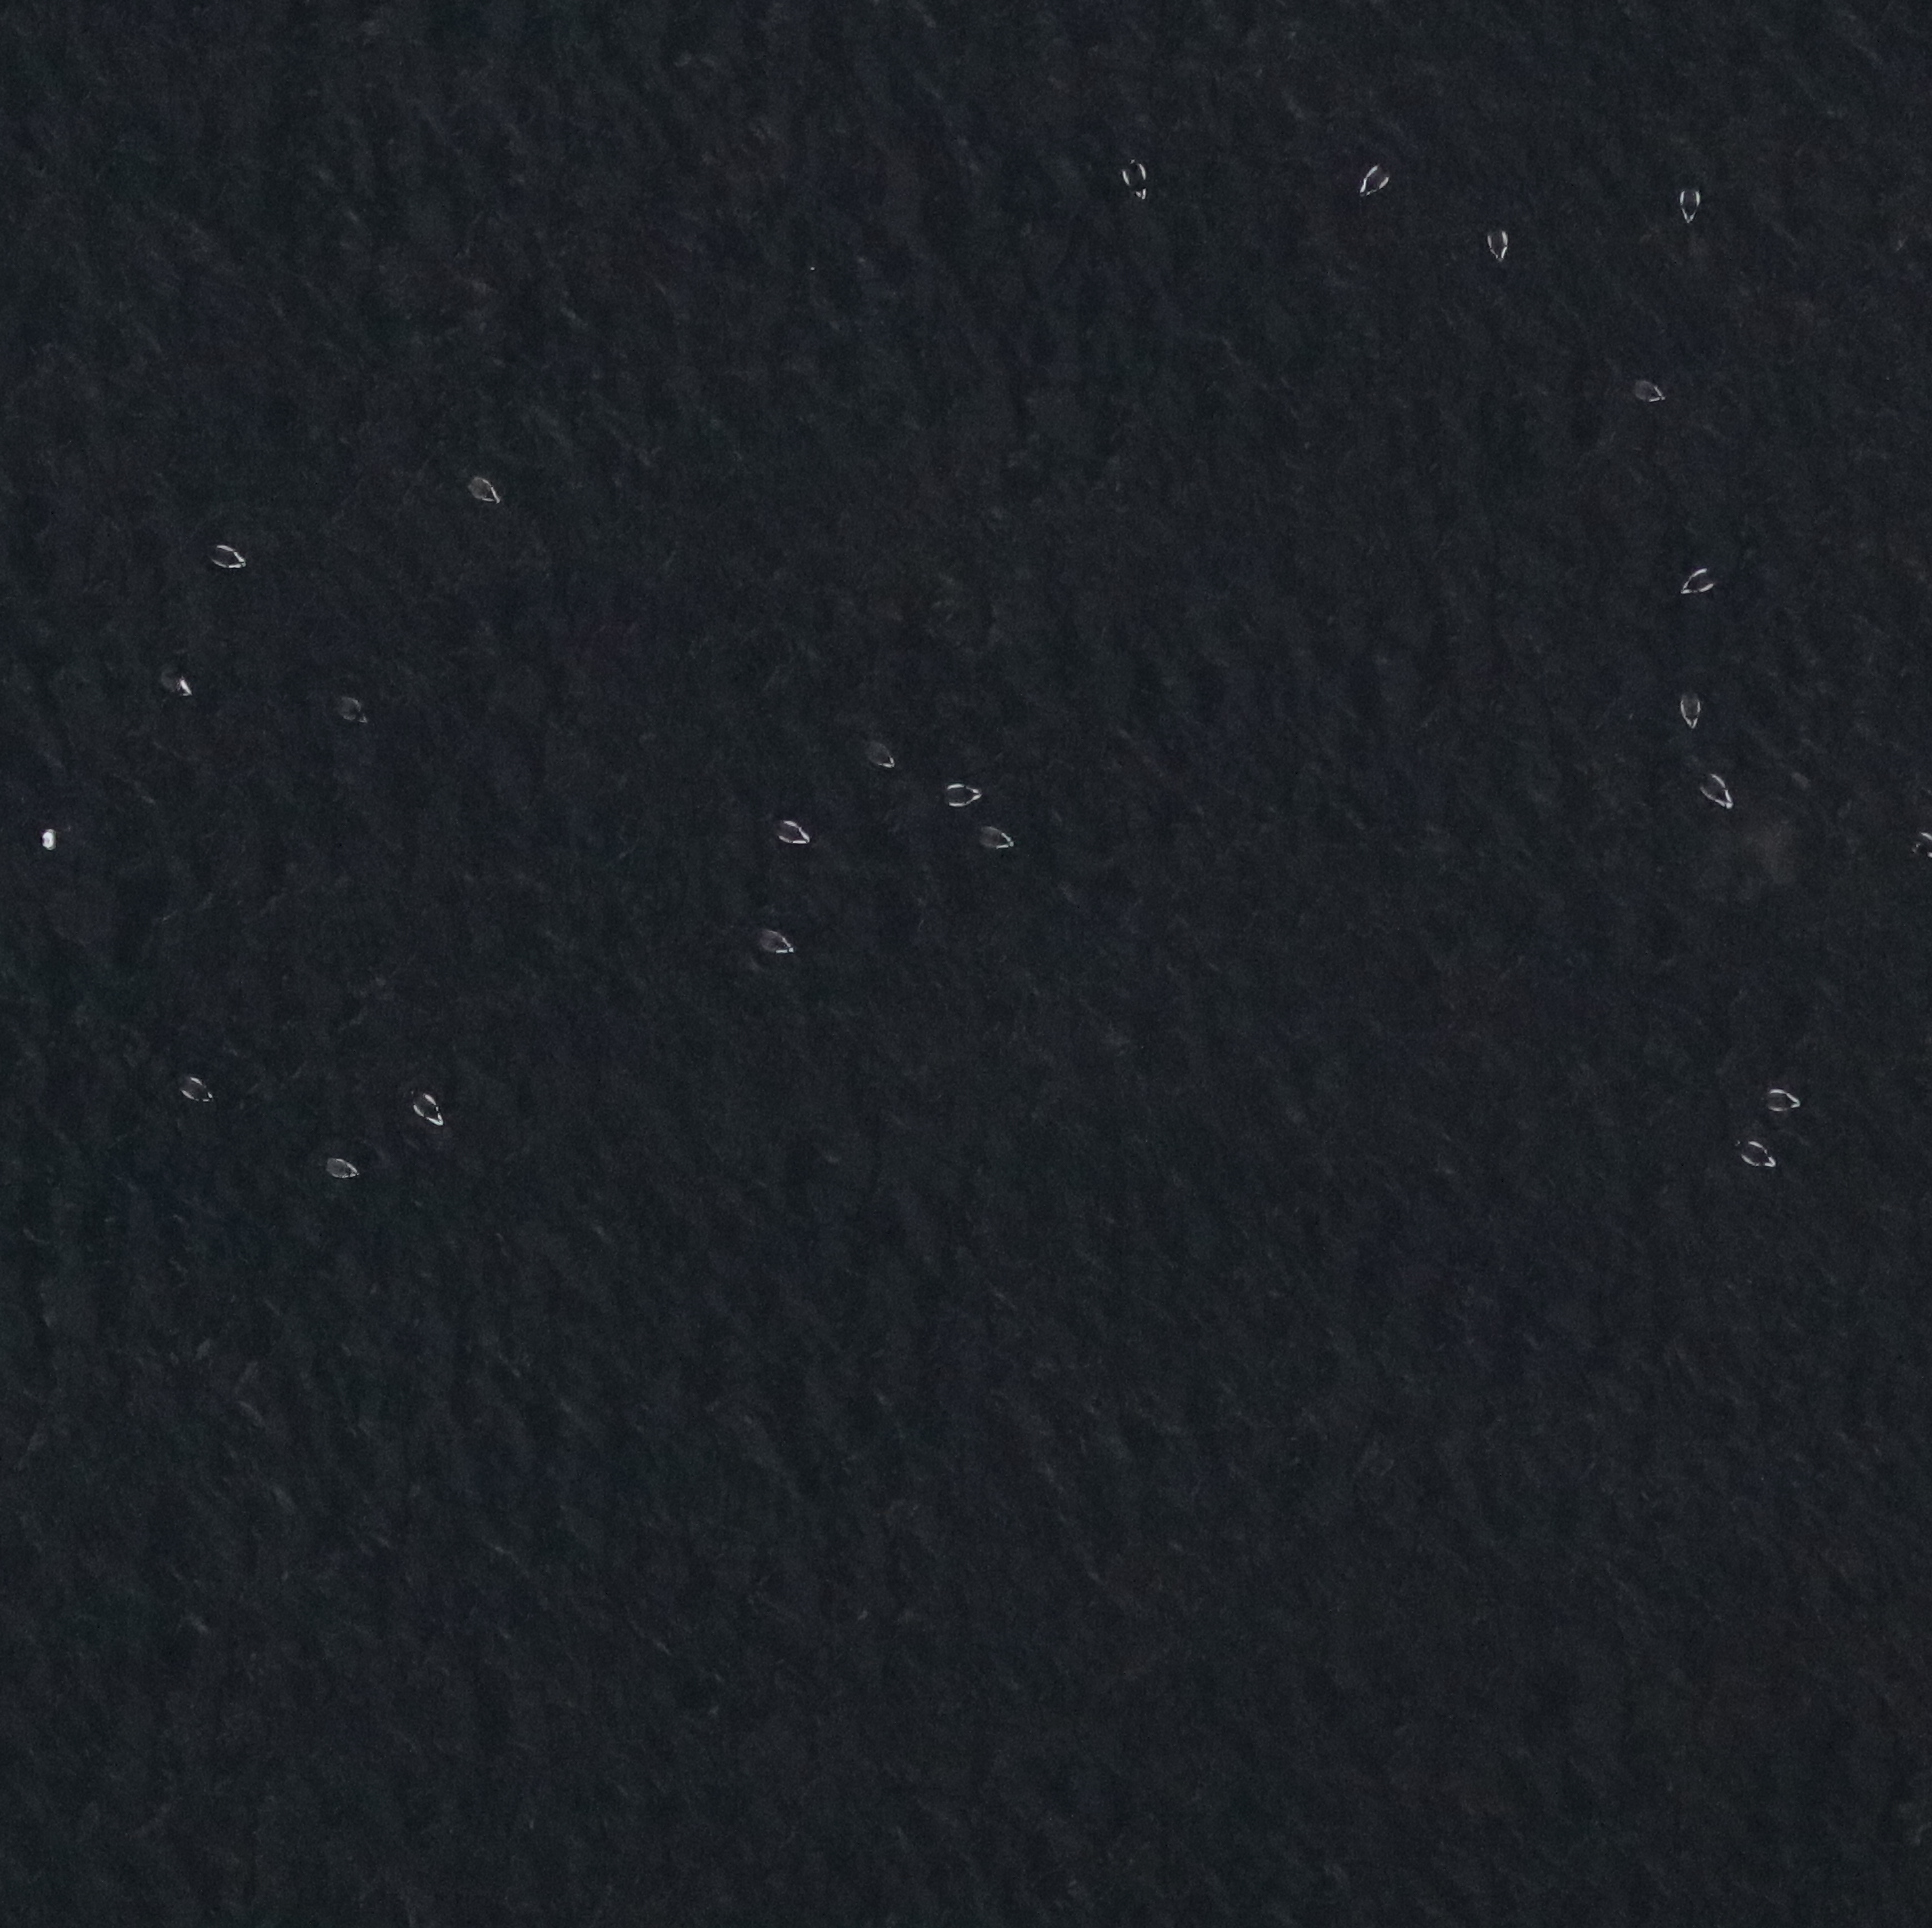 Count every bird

24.